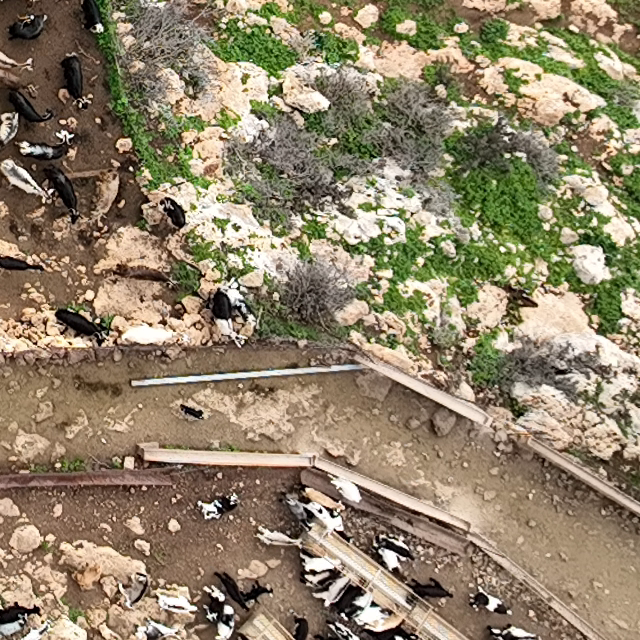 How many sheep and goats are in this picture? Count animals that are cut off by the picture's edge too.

54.